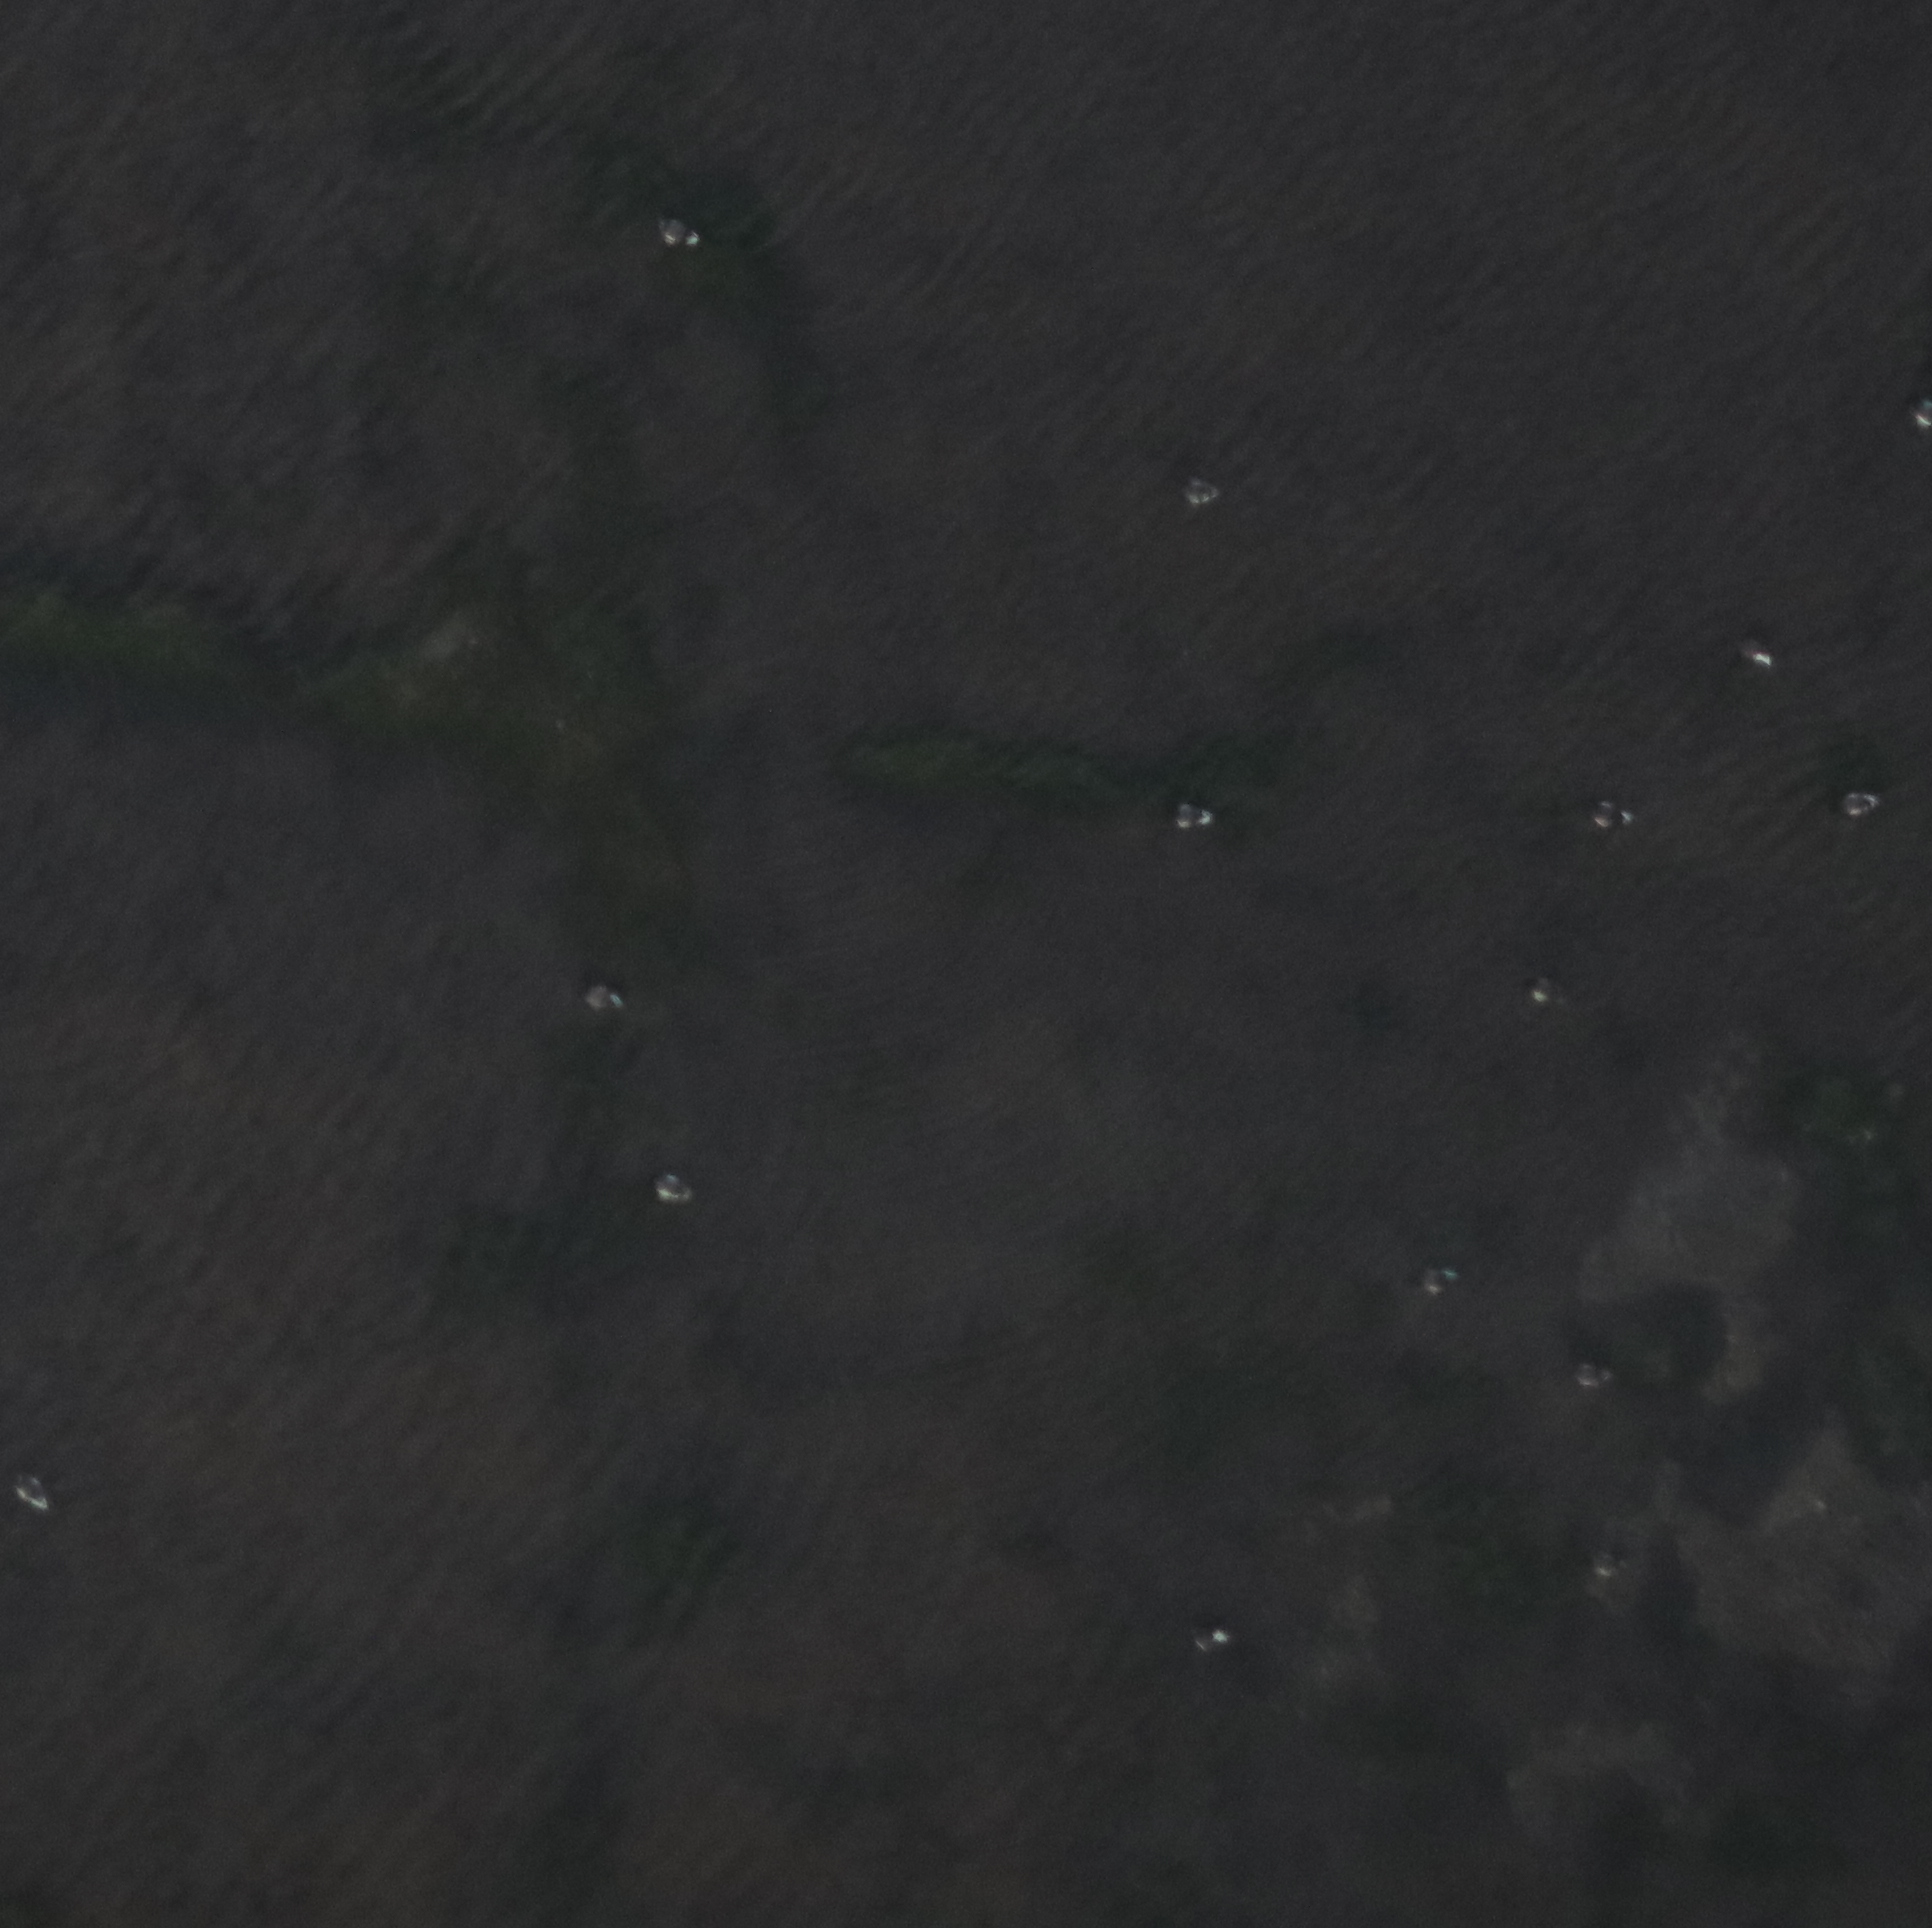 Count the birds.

14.